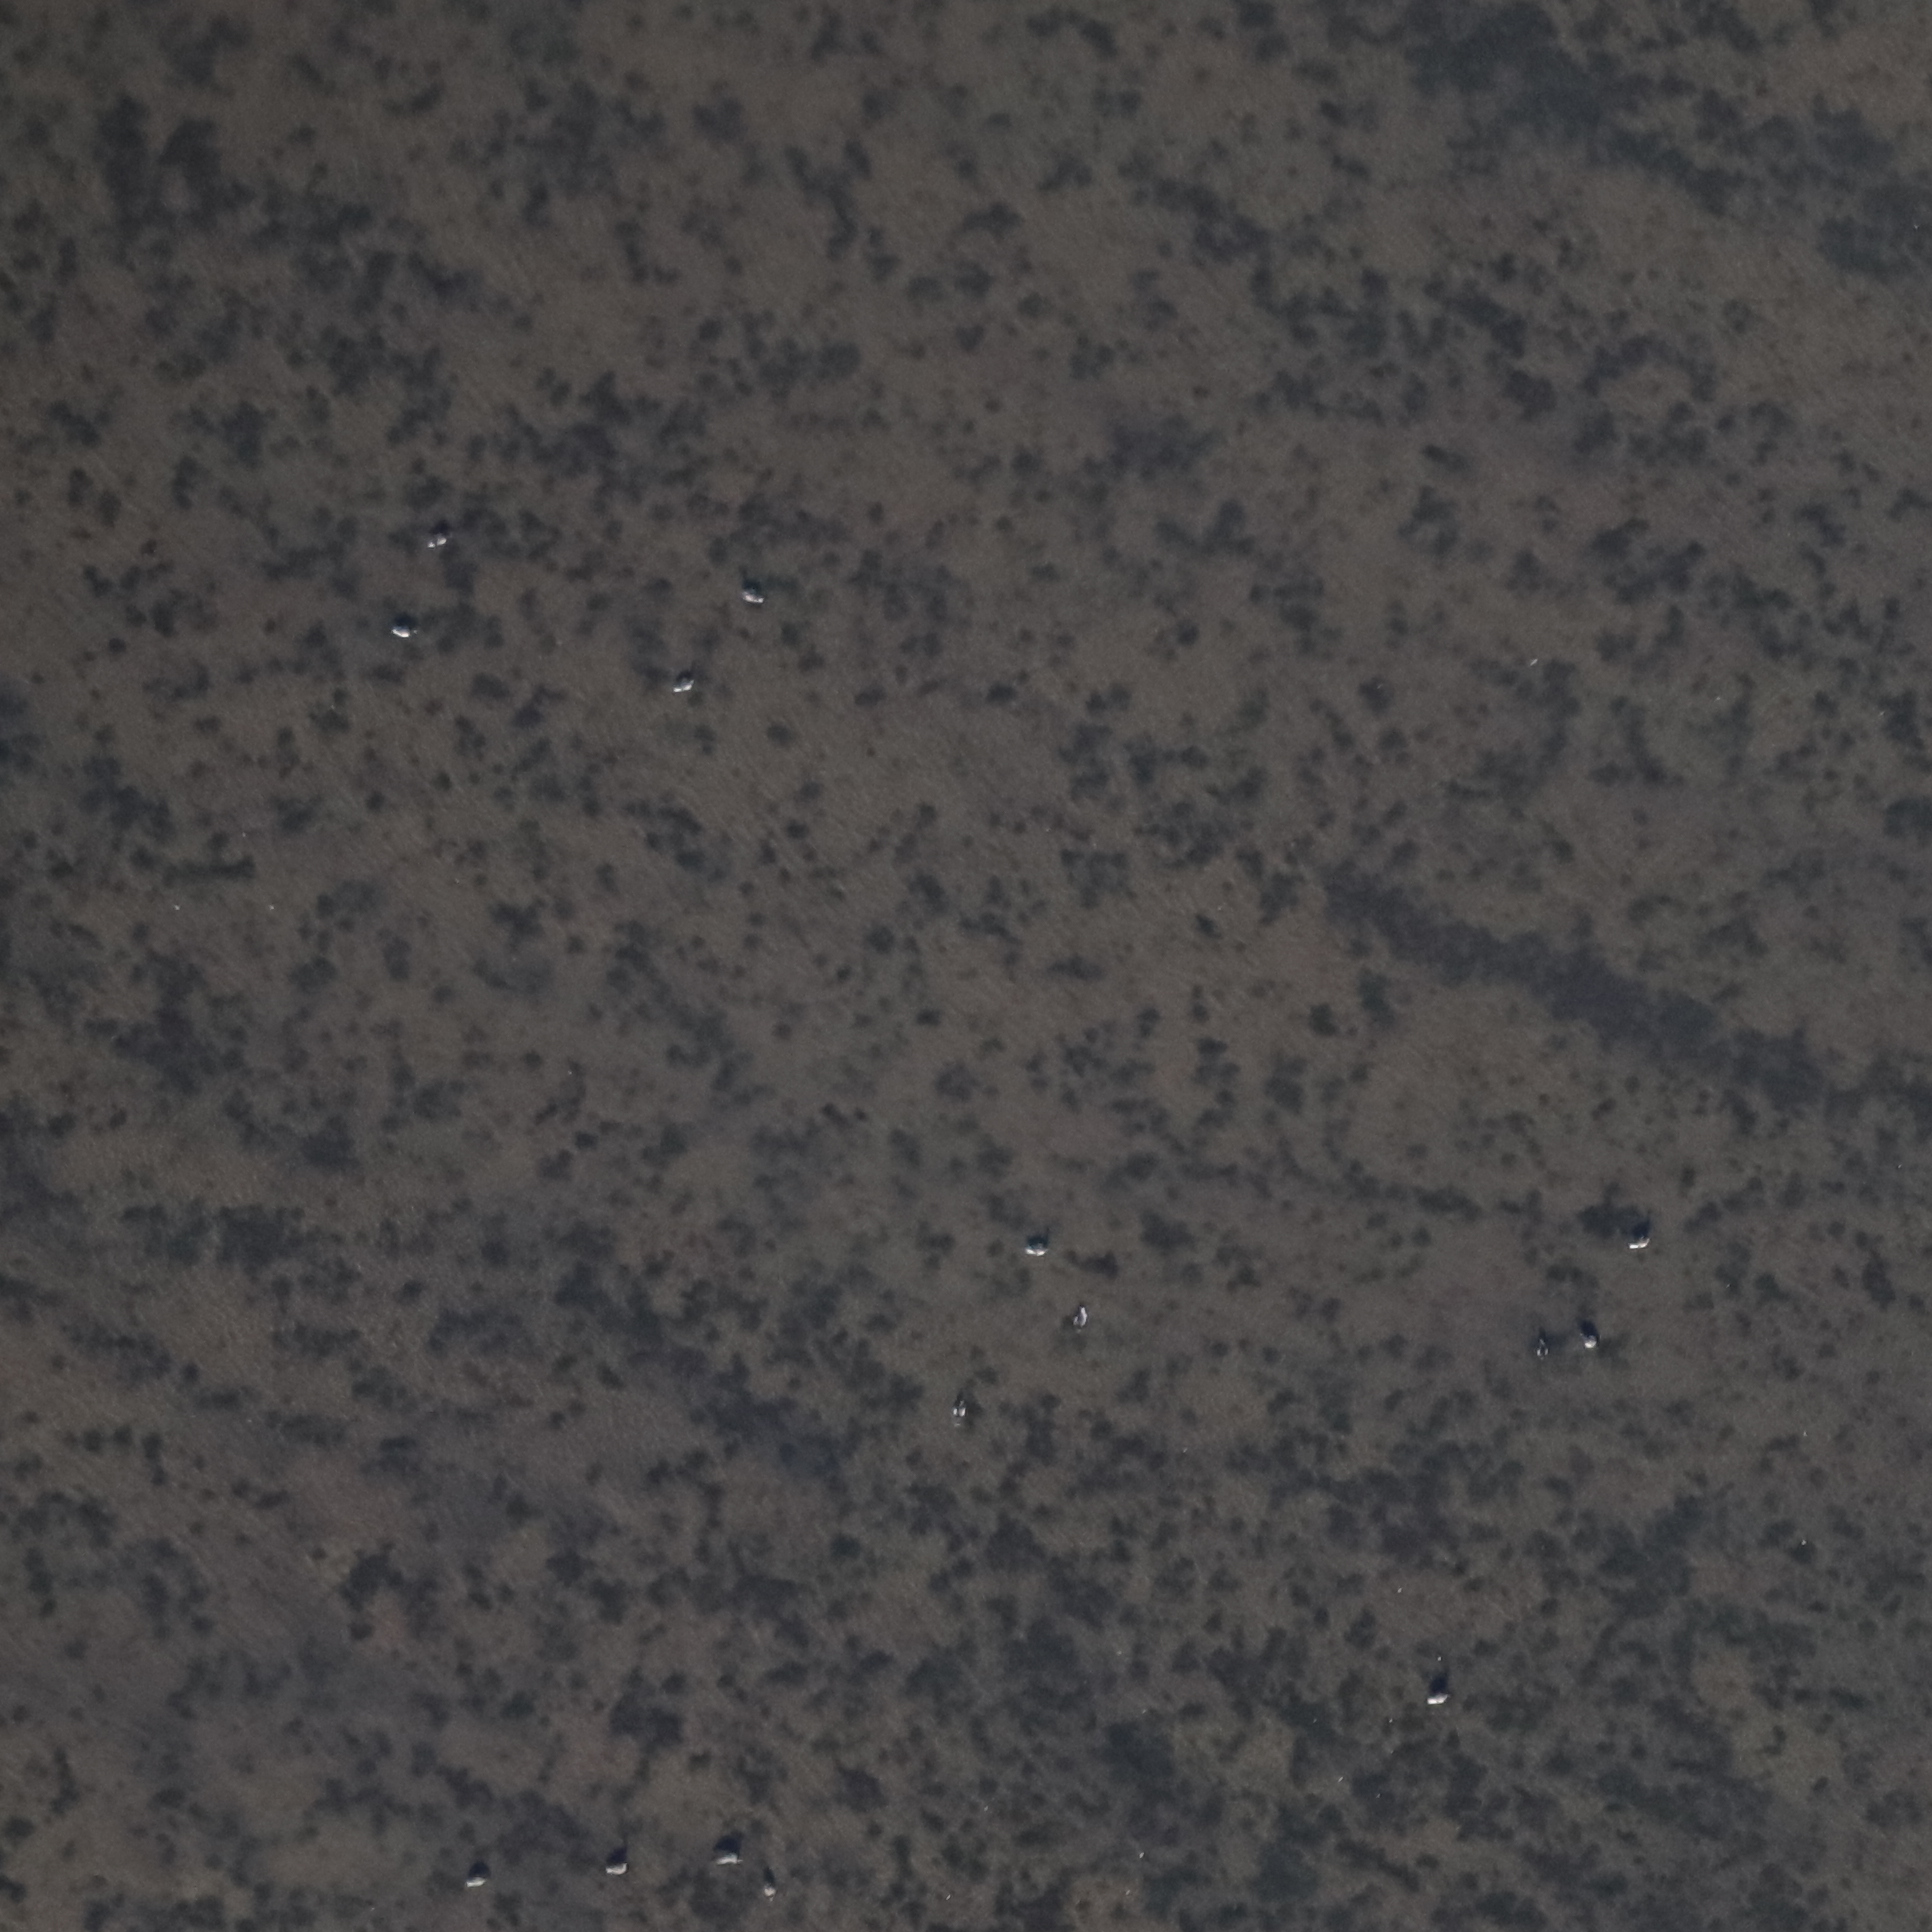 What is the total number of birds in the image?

15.